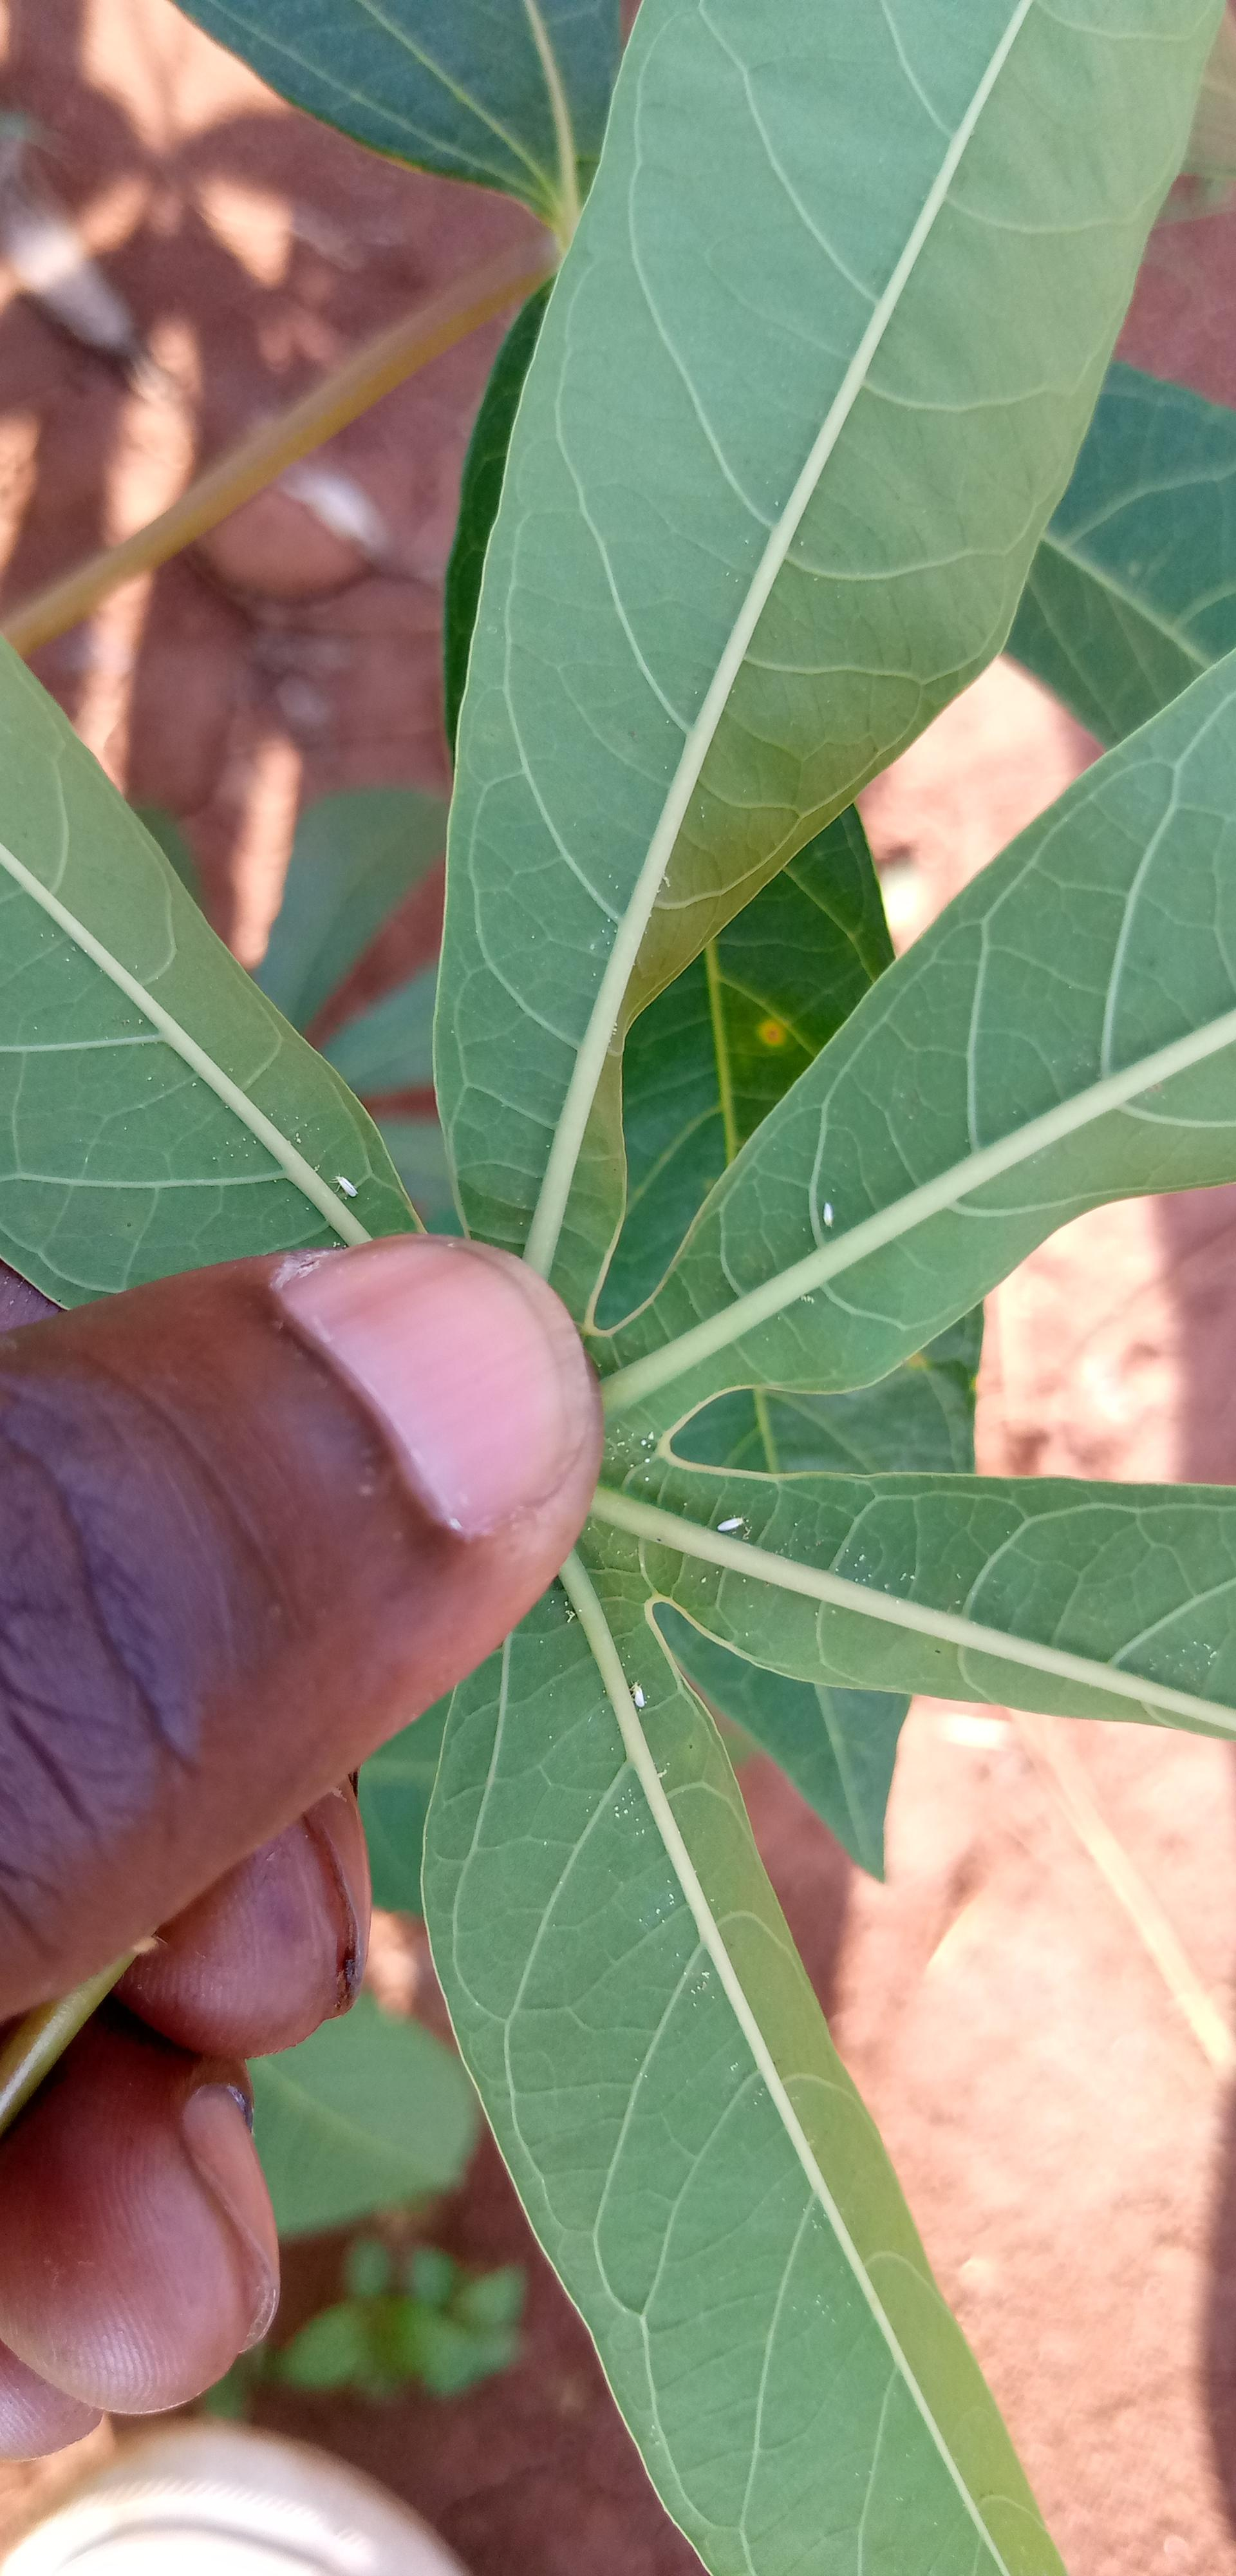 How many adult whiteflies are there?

4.